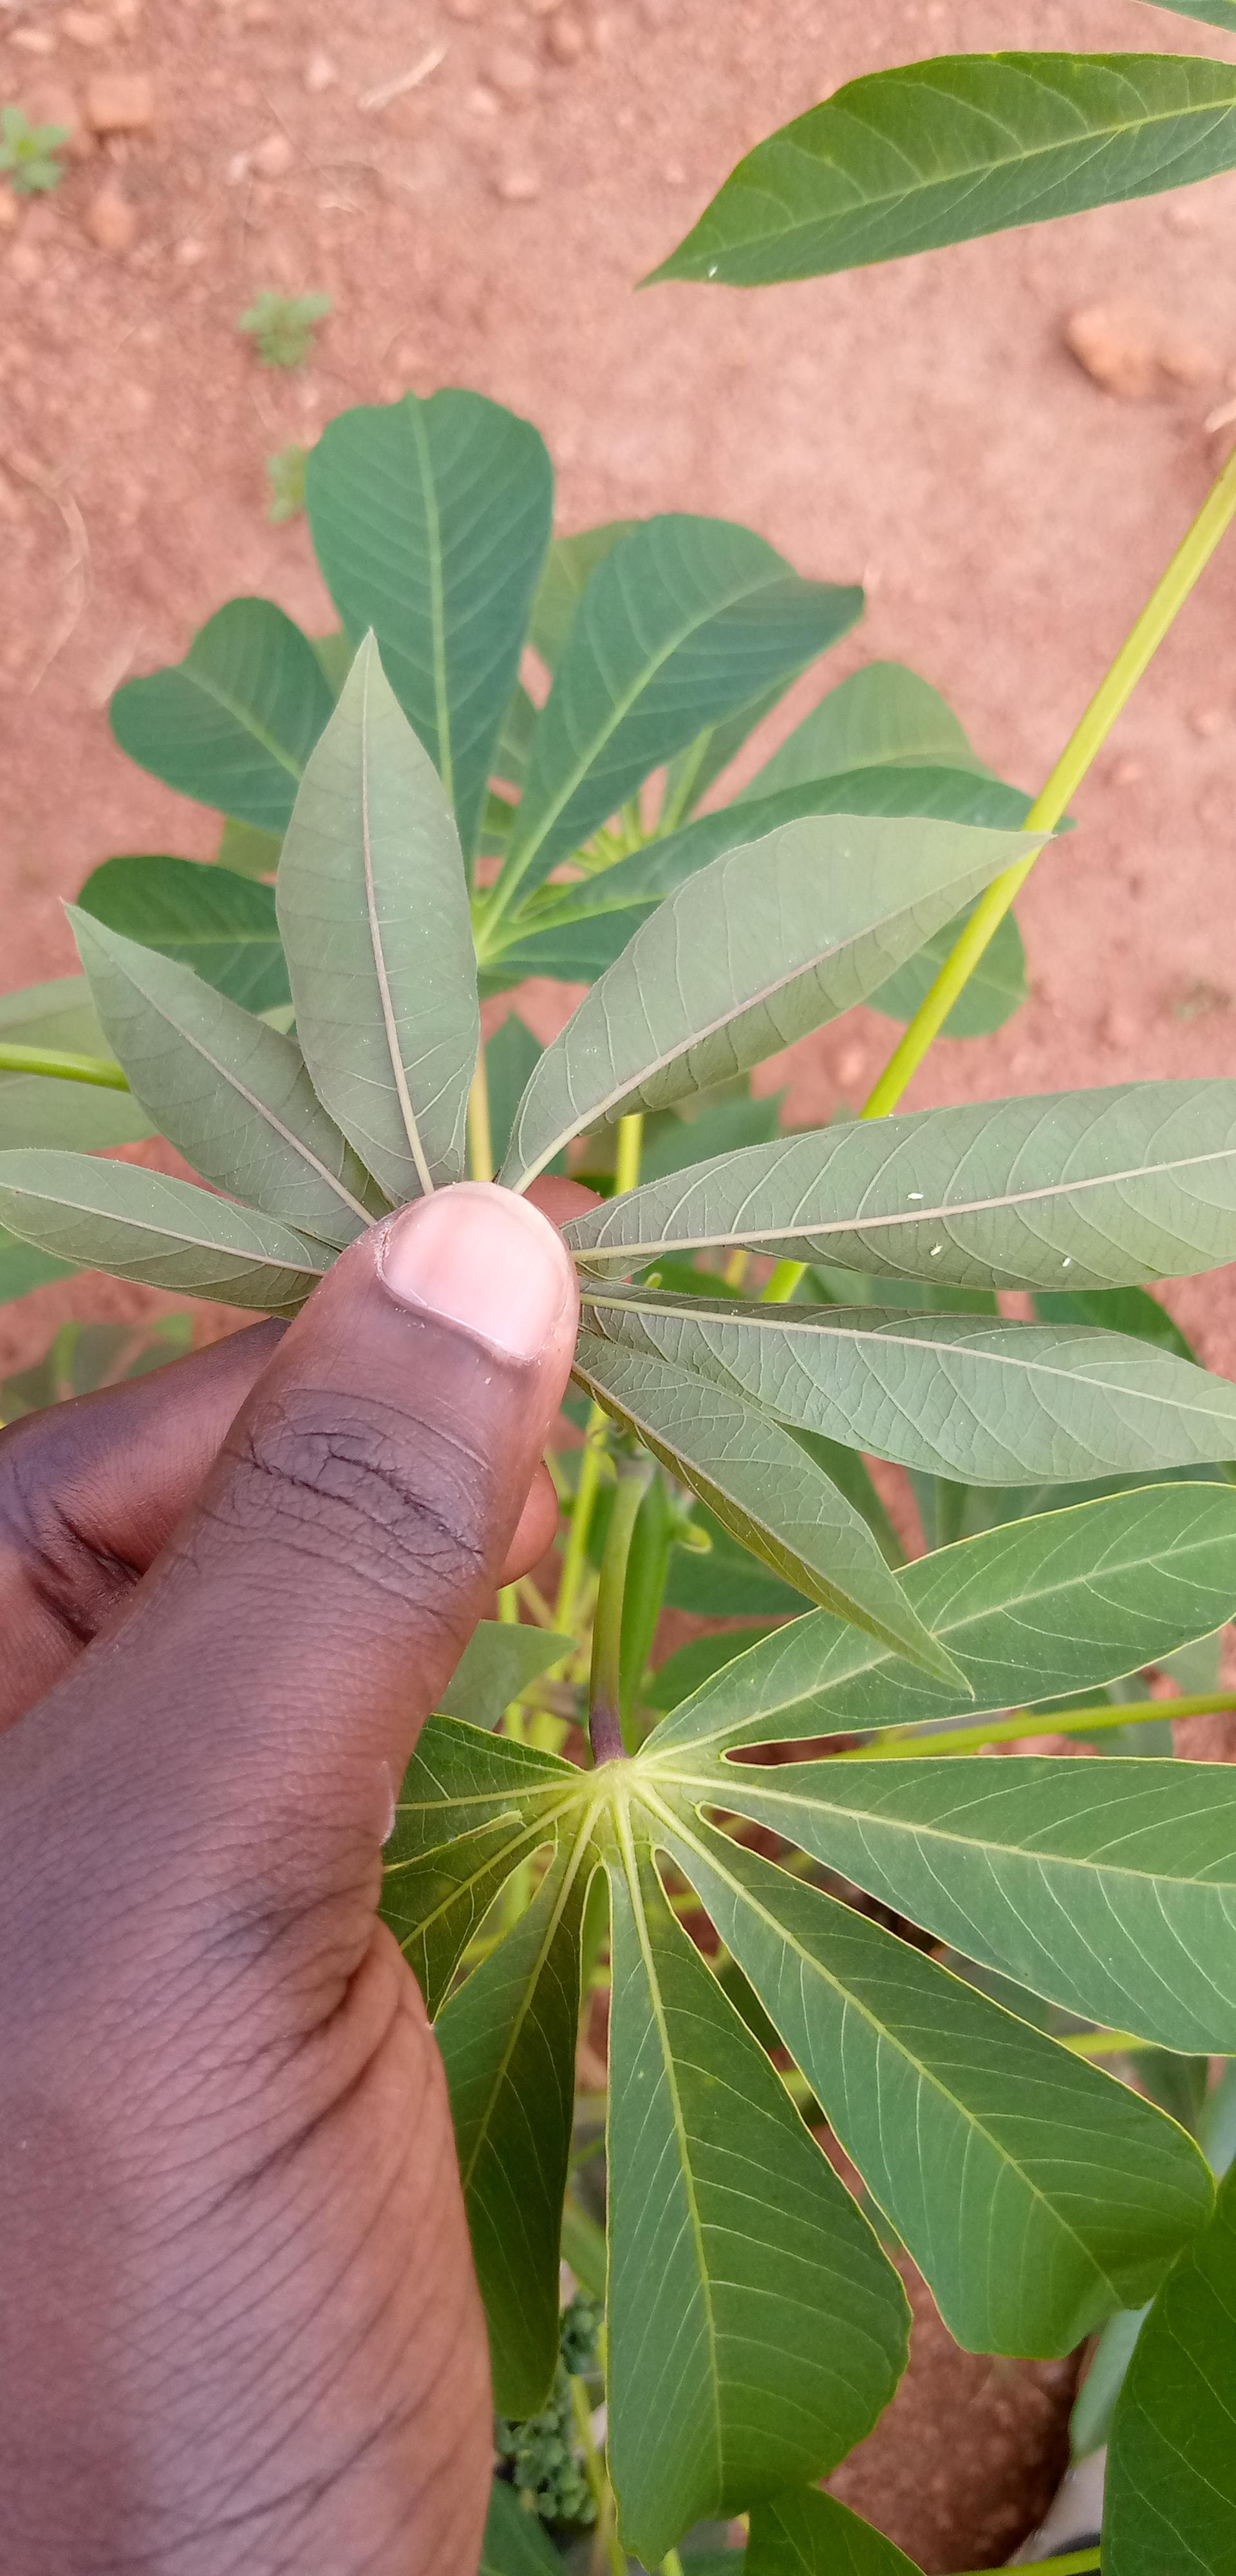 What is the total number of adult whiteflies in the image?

4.